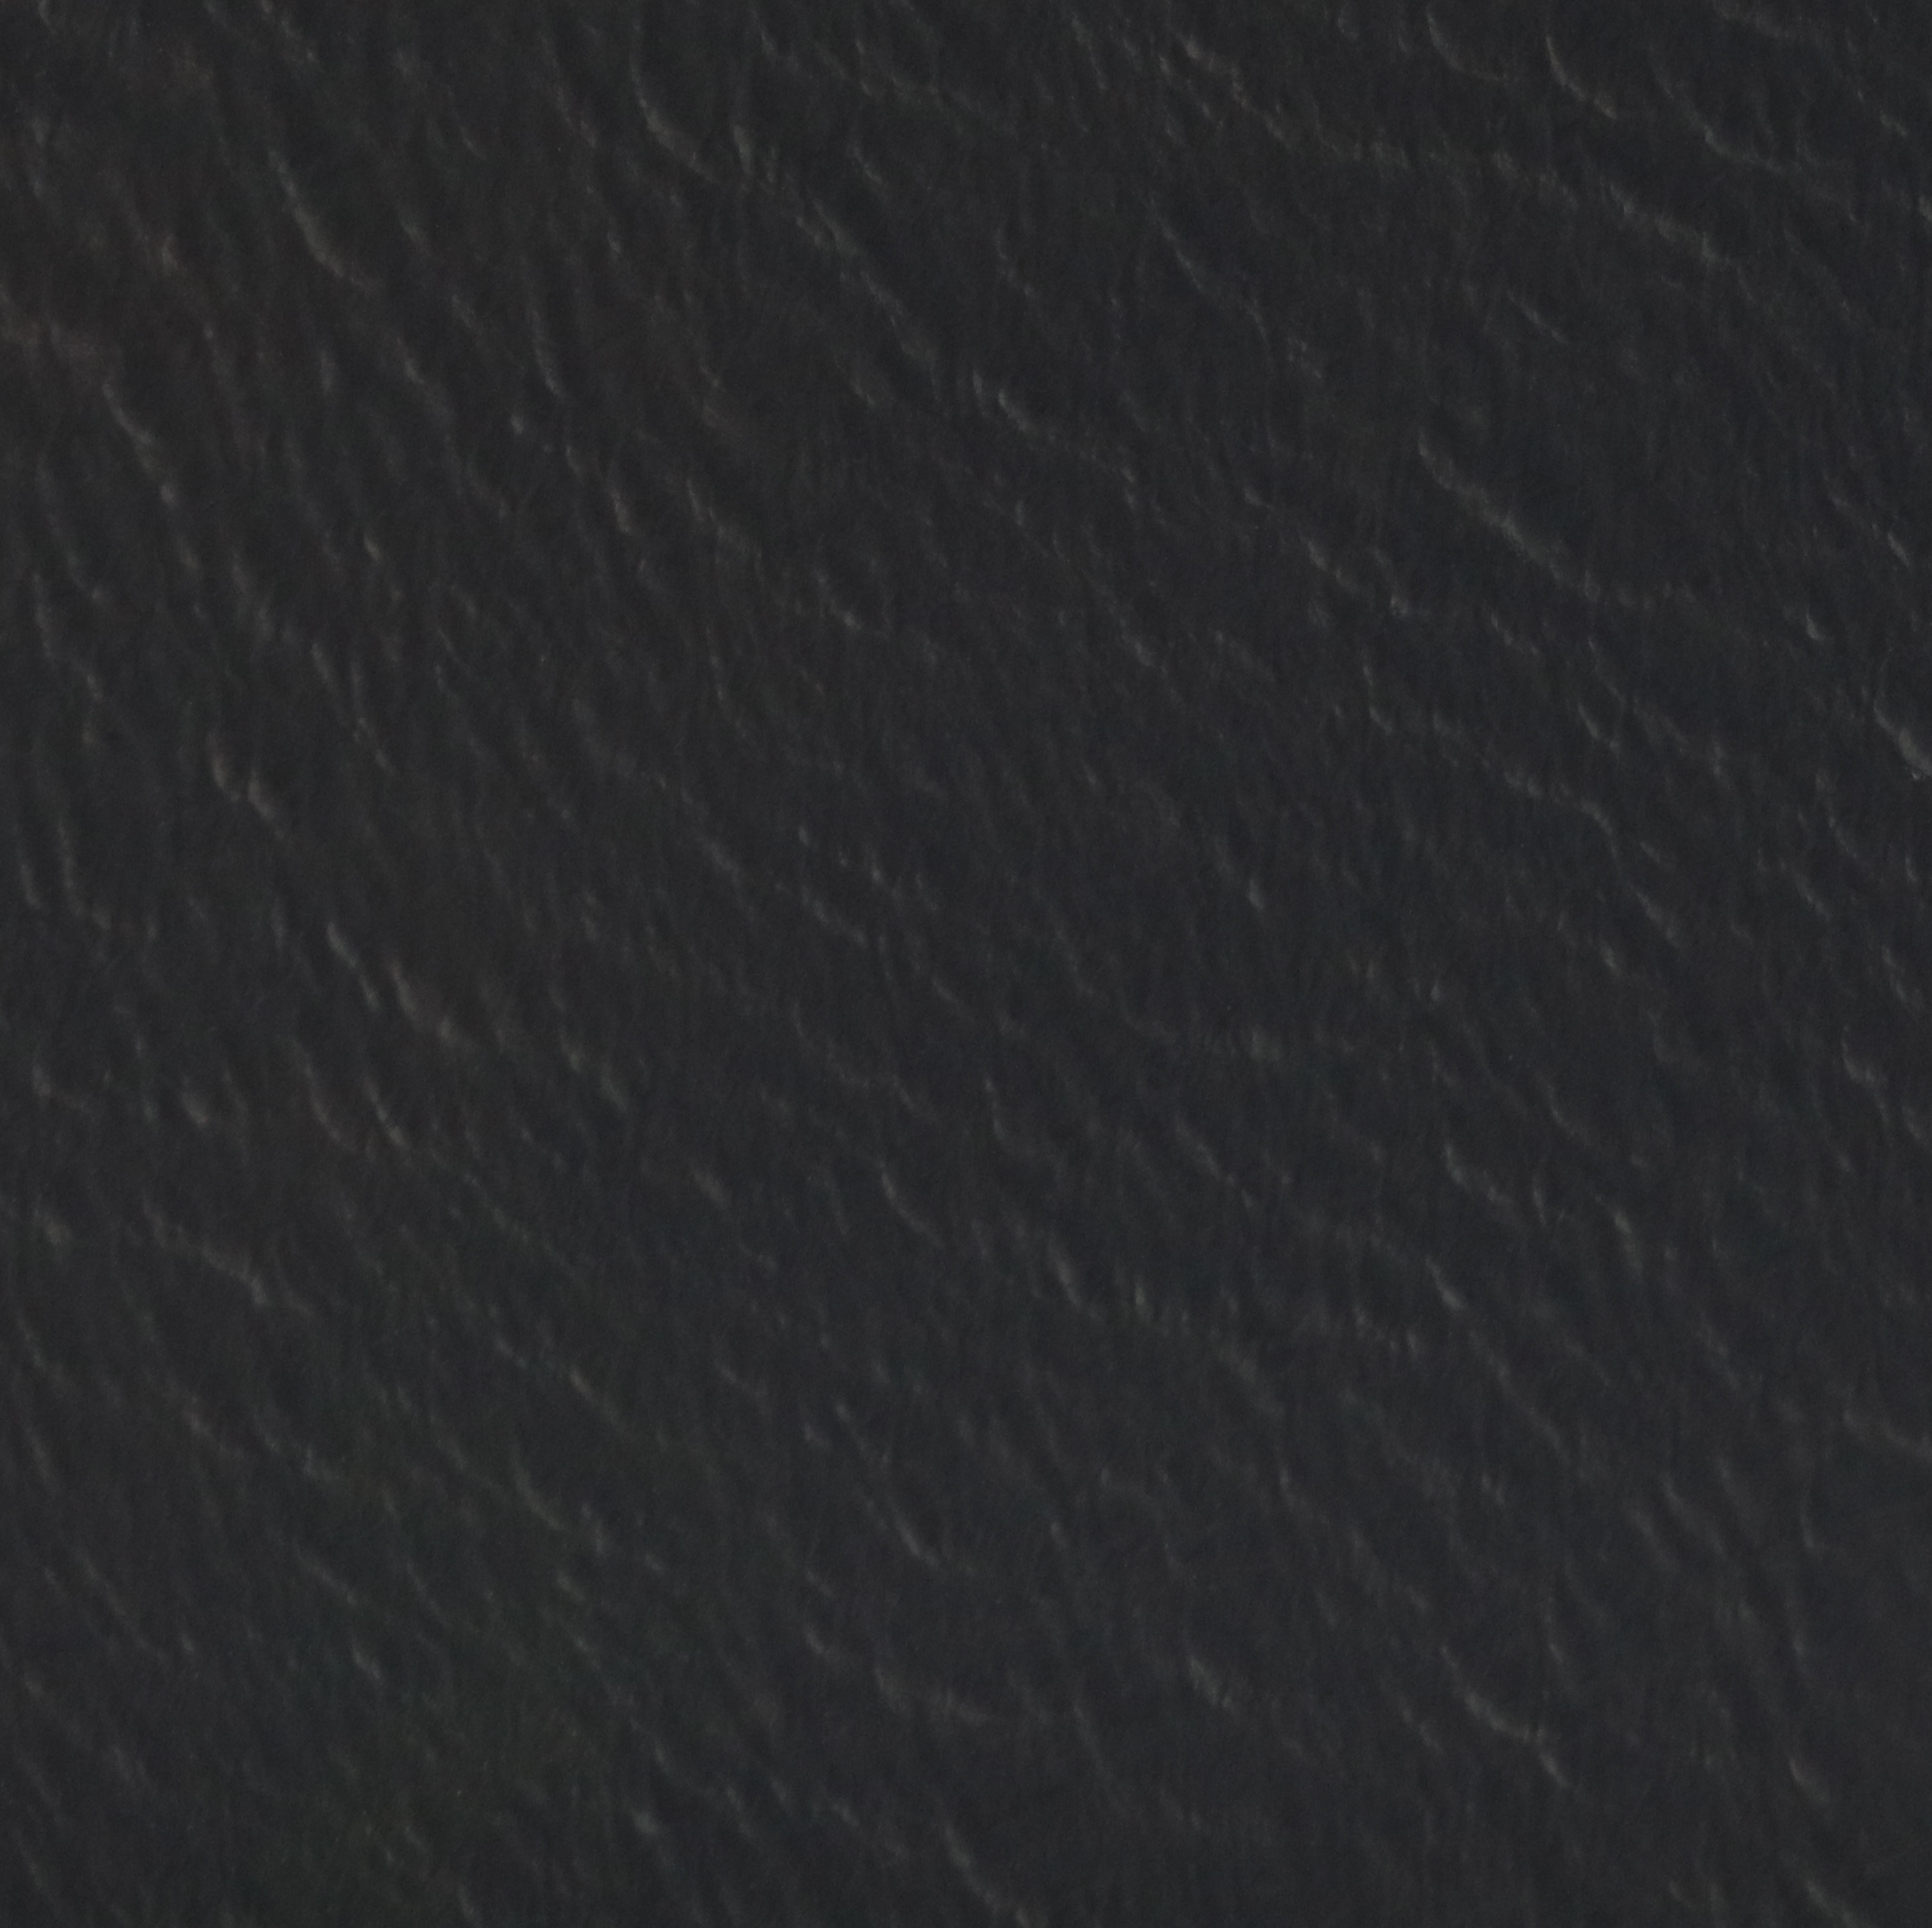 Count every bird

0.